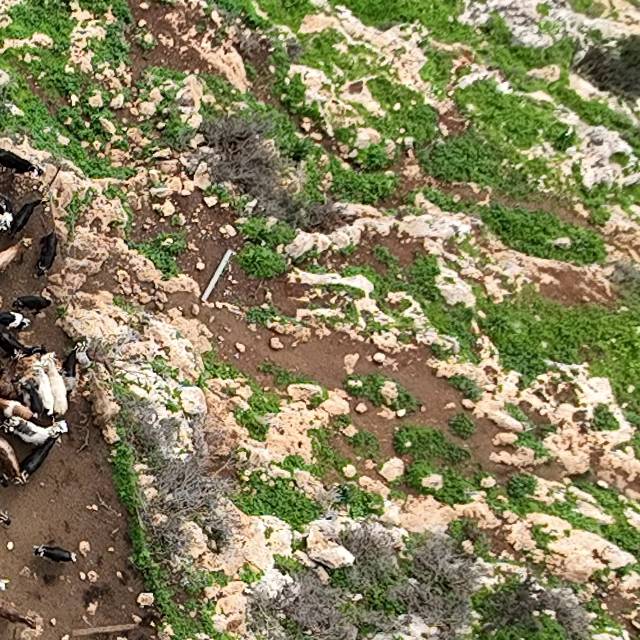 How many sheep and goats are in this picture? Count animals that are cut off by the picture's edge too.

23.